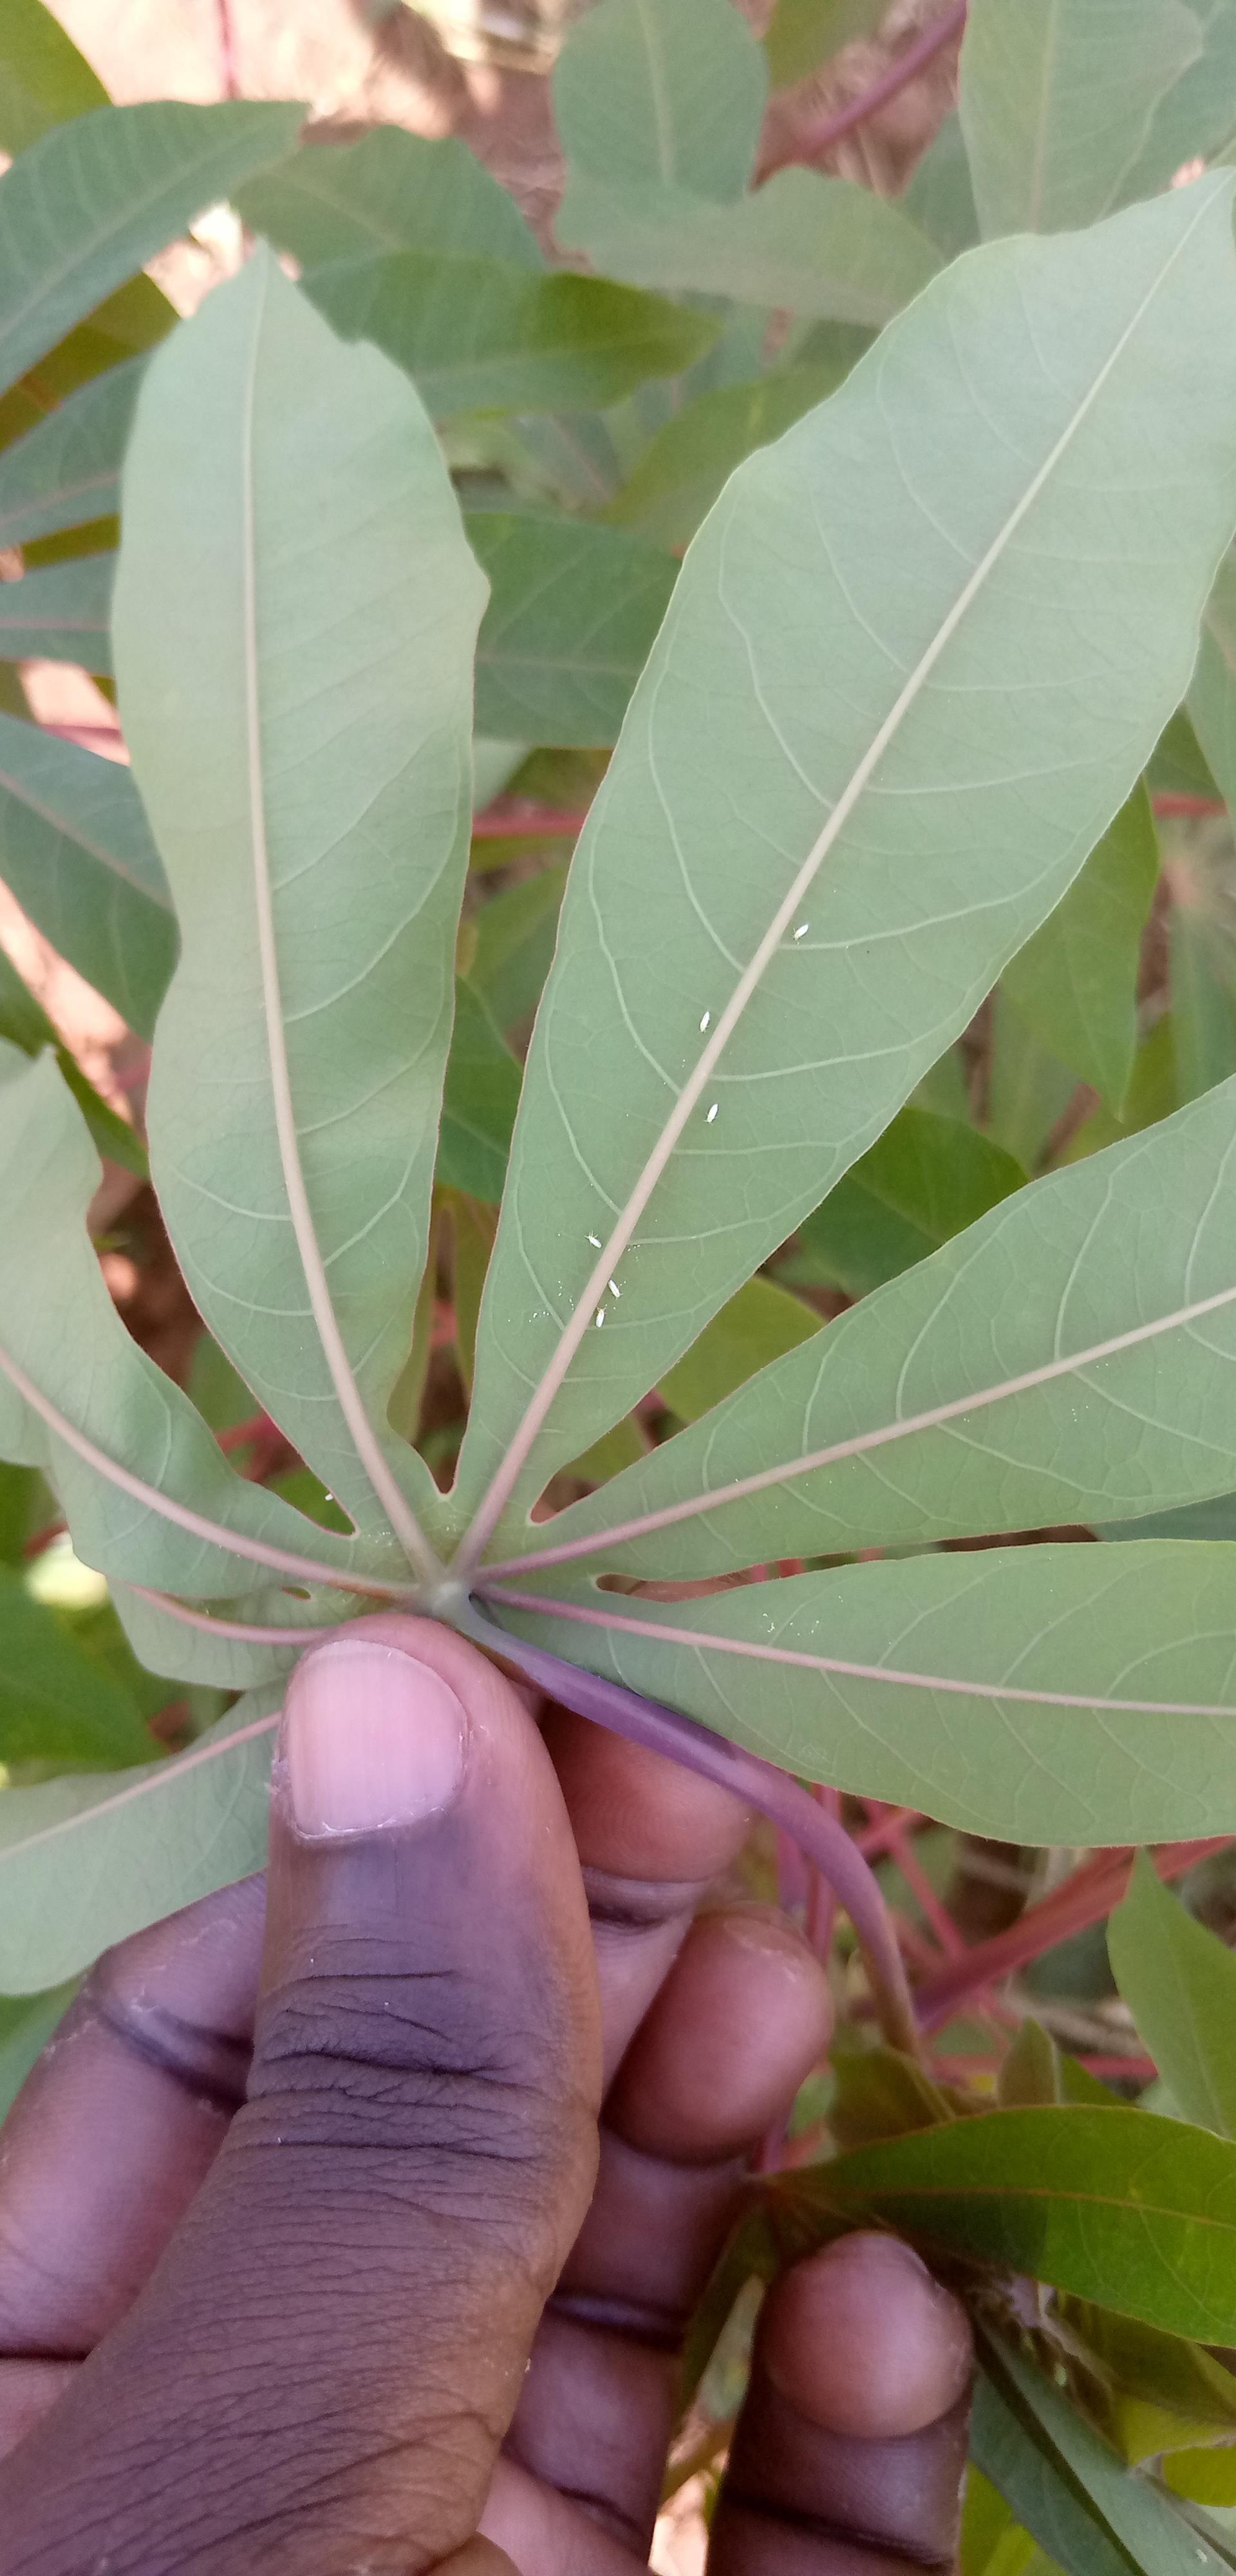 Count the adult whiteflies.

7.